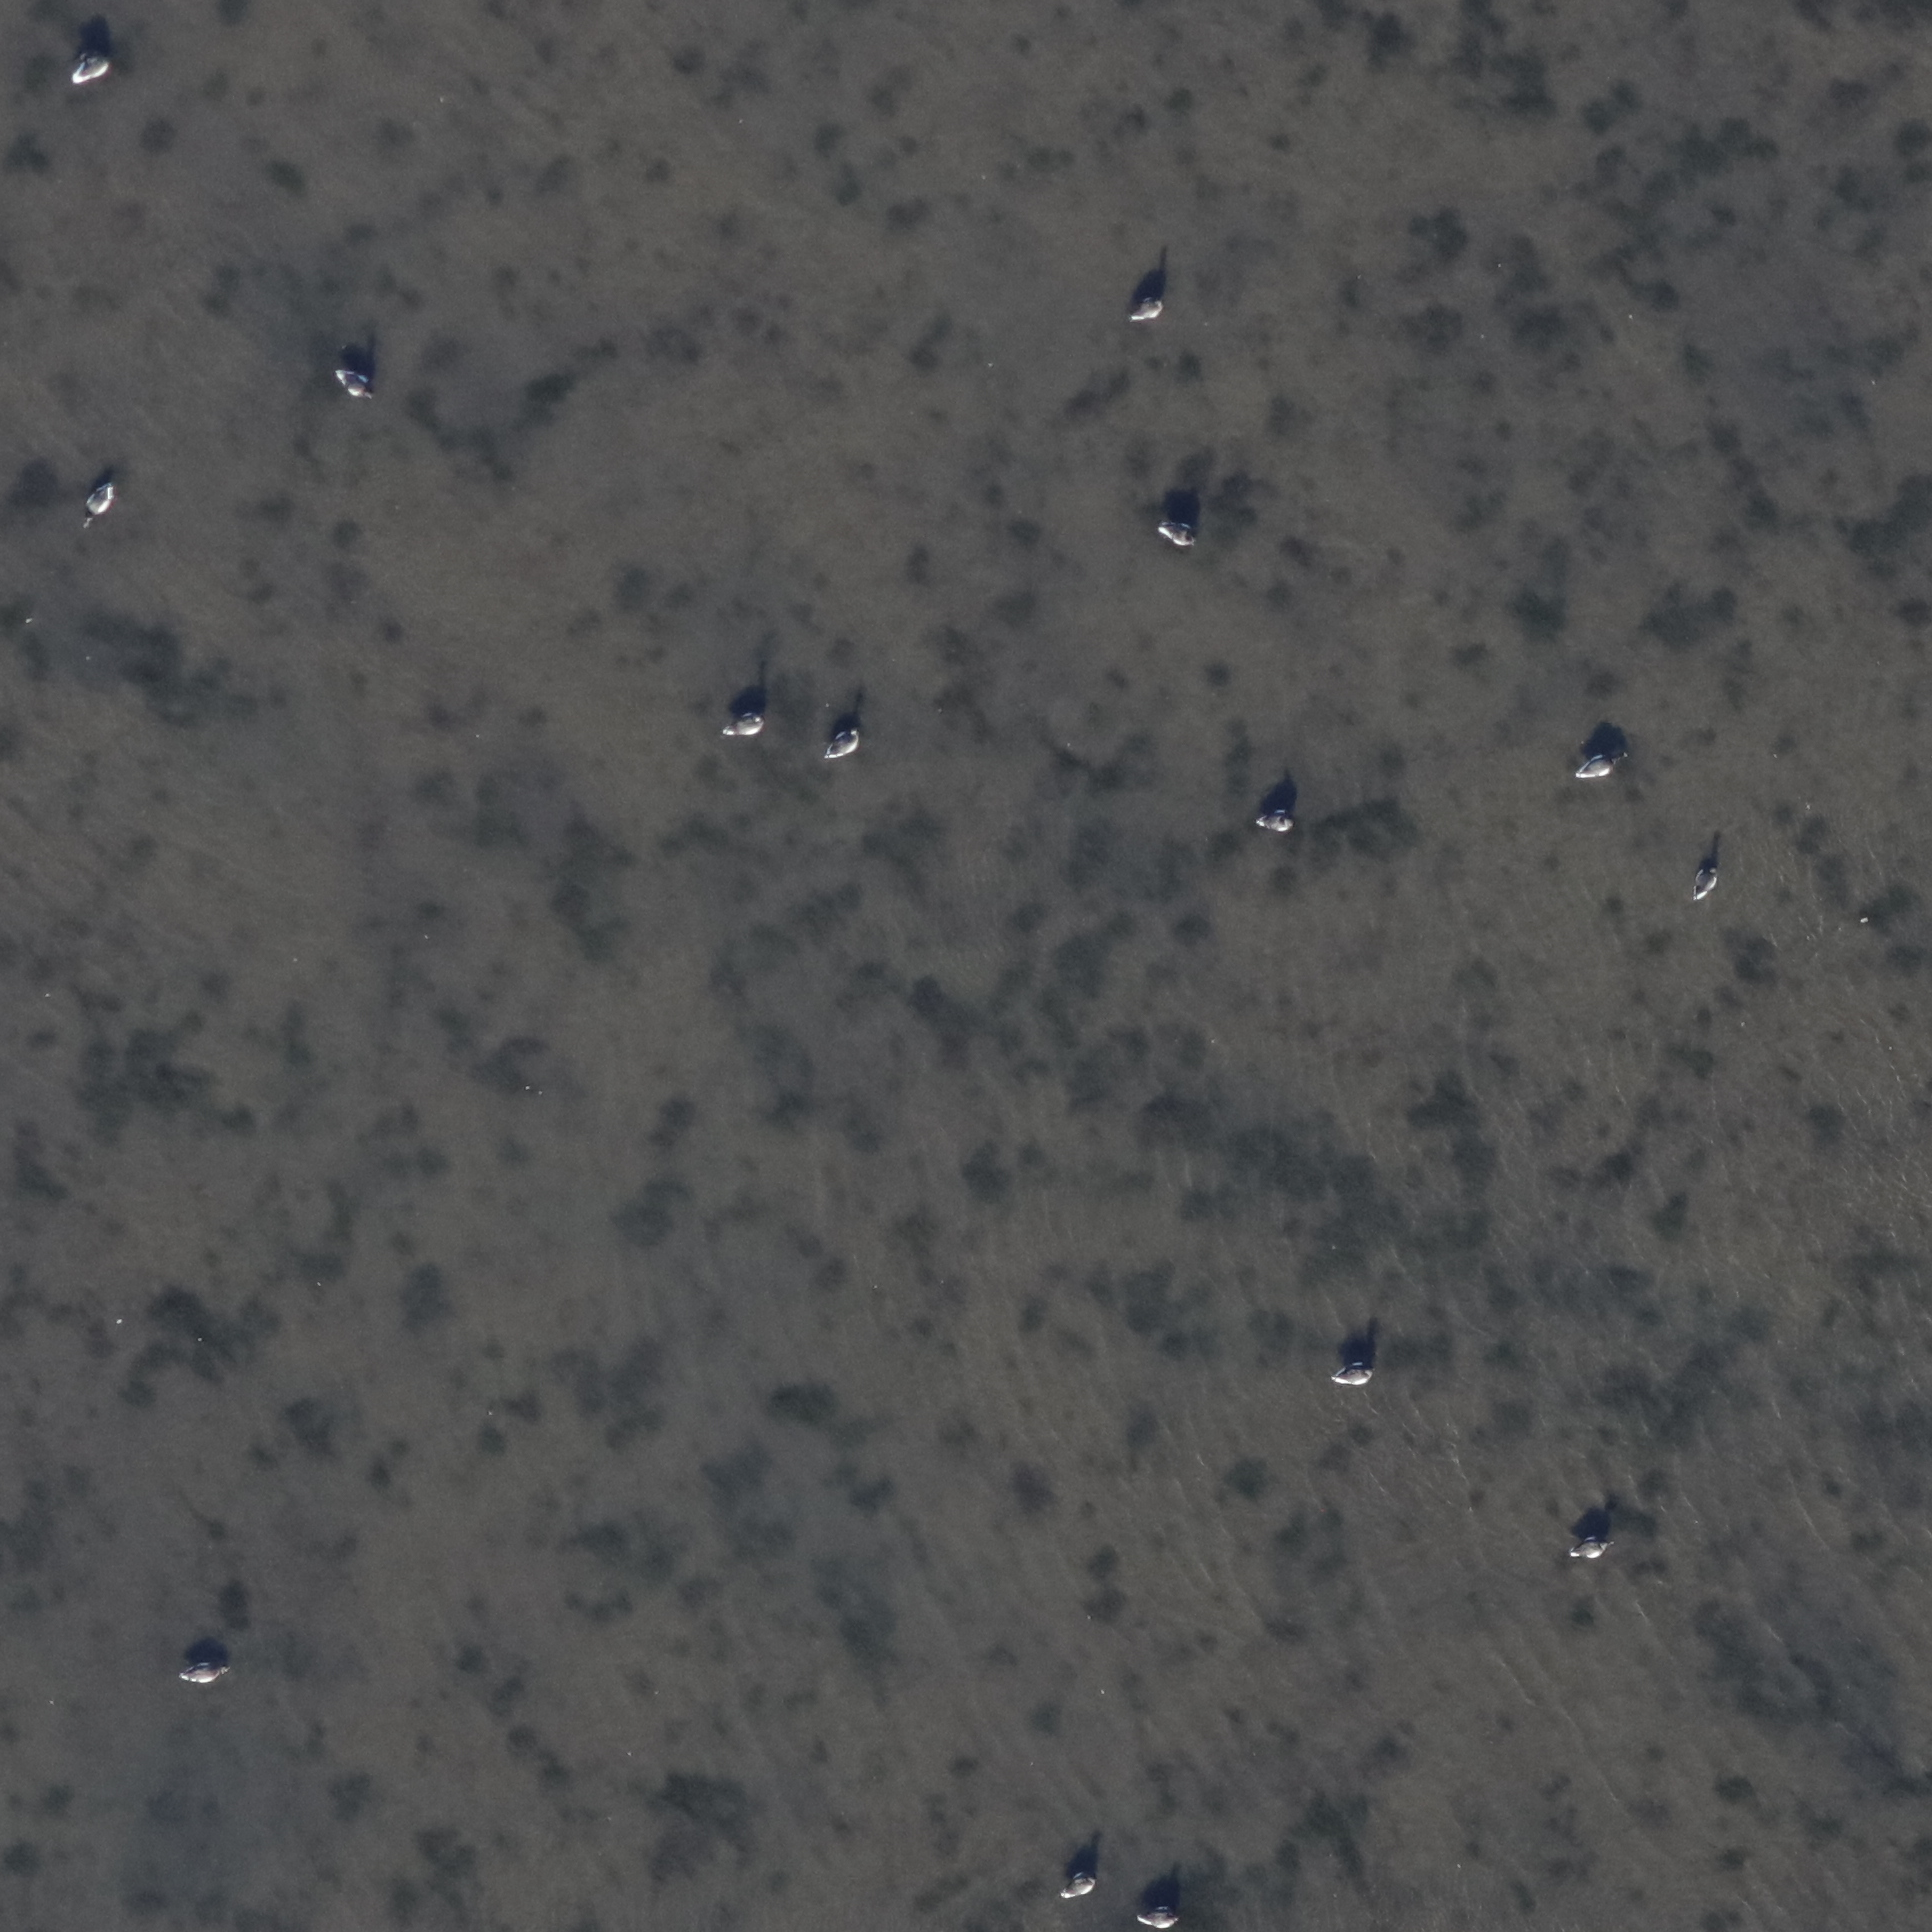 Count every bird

15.